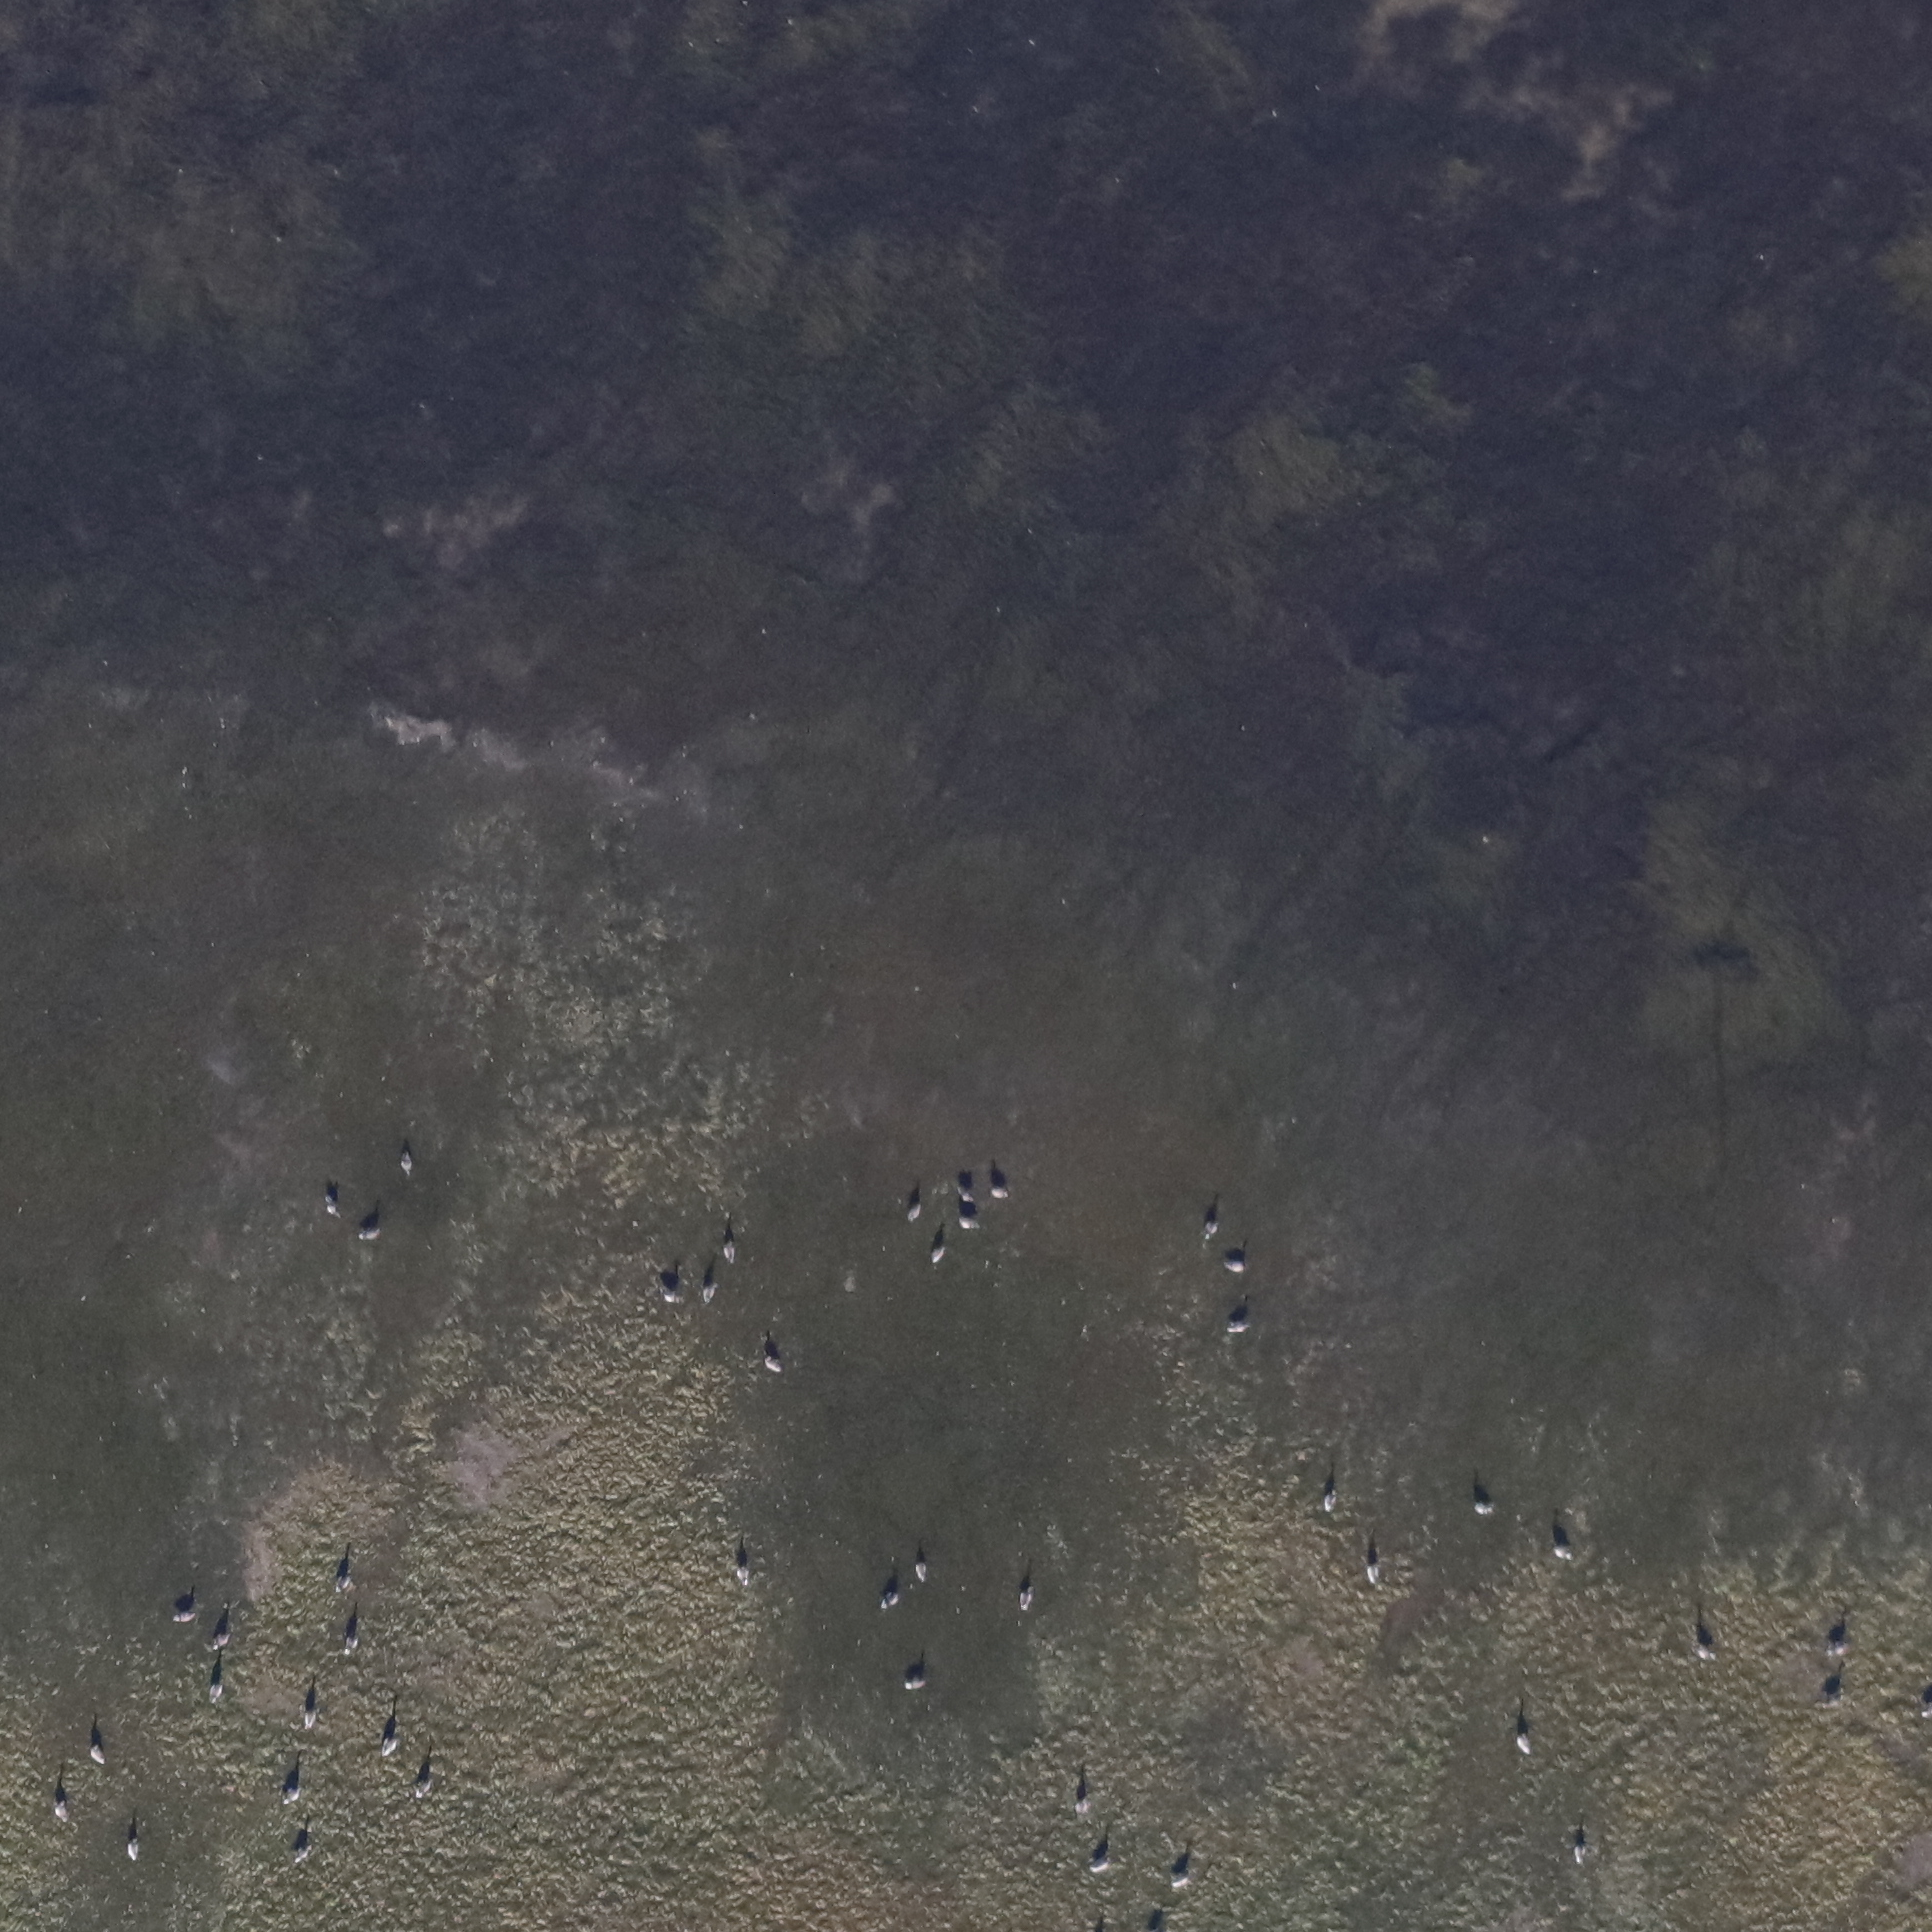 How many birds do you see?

45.